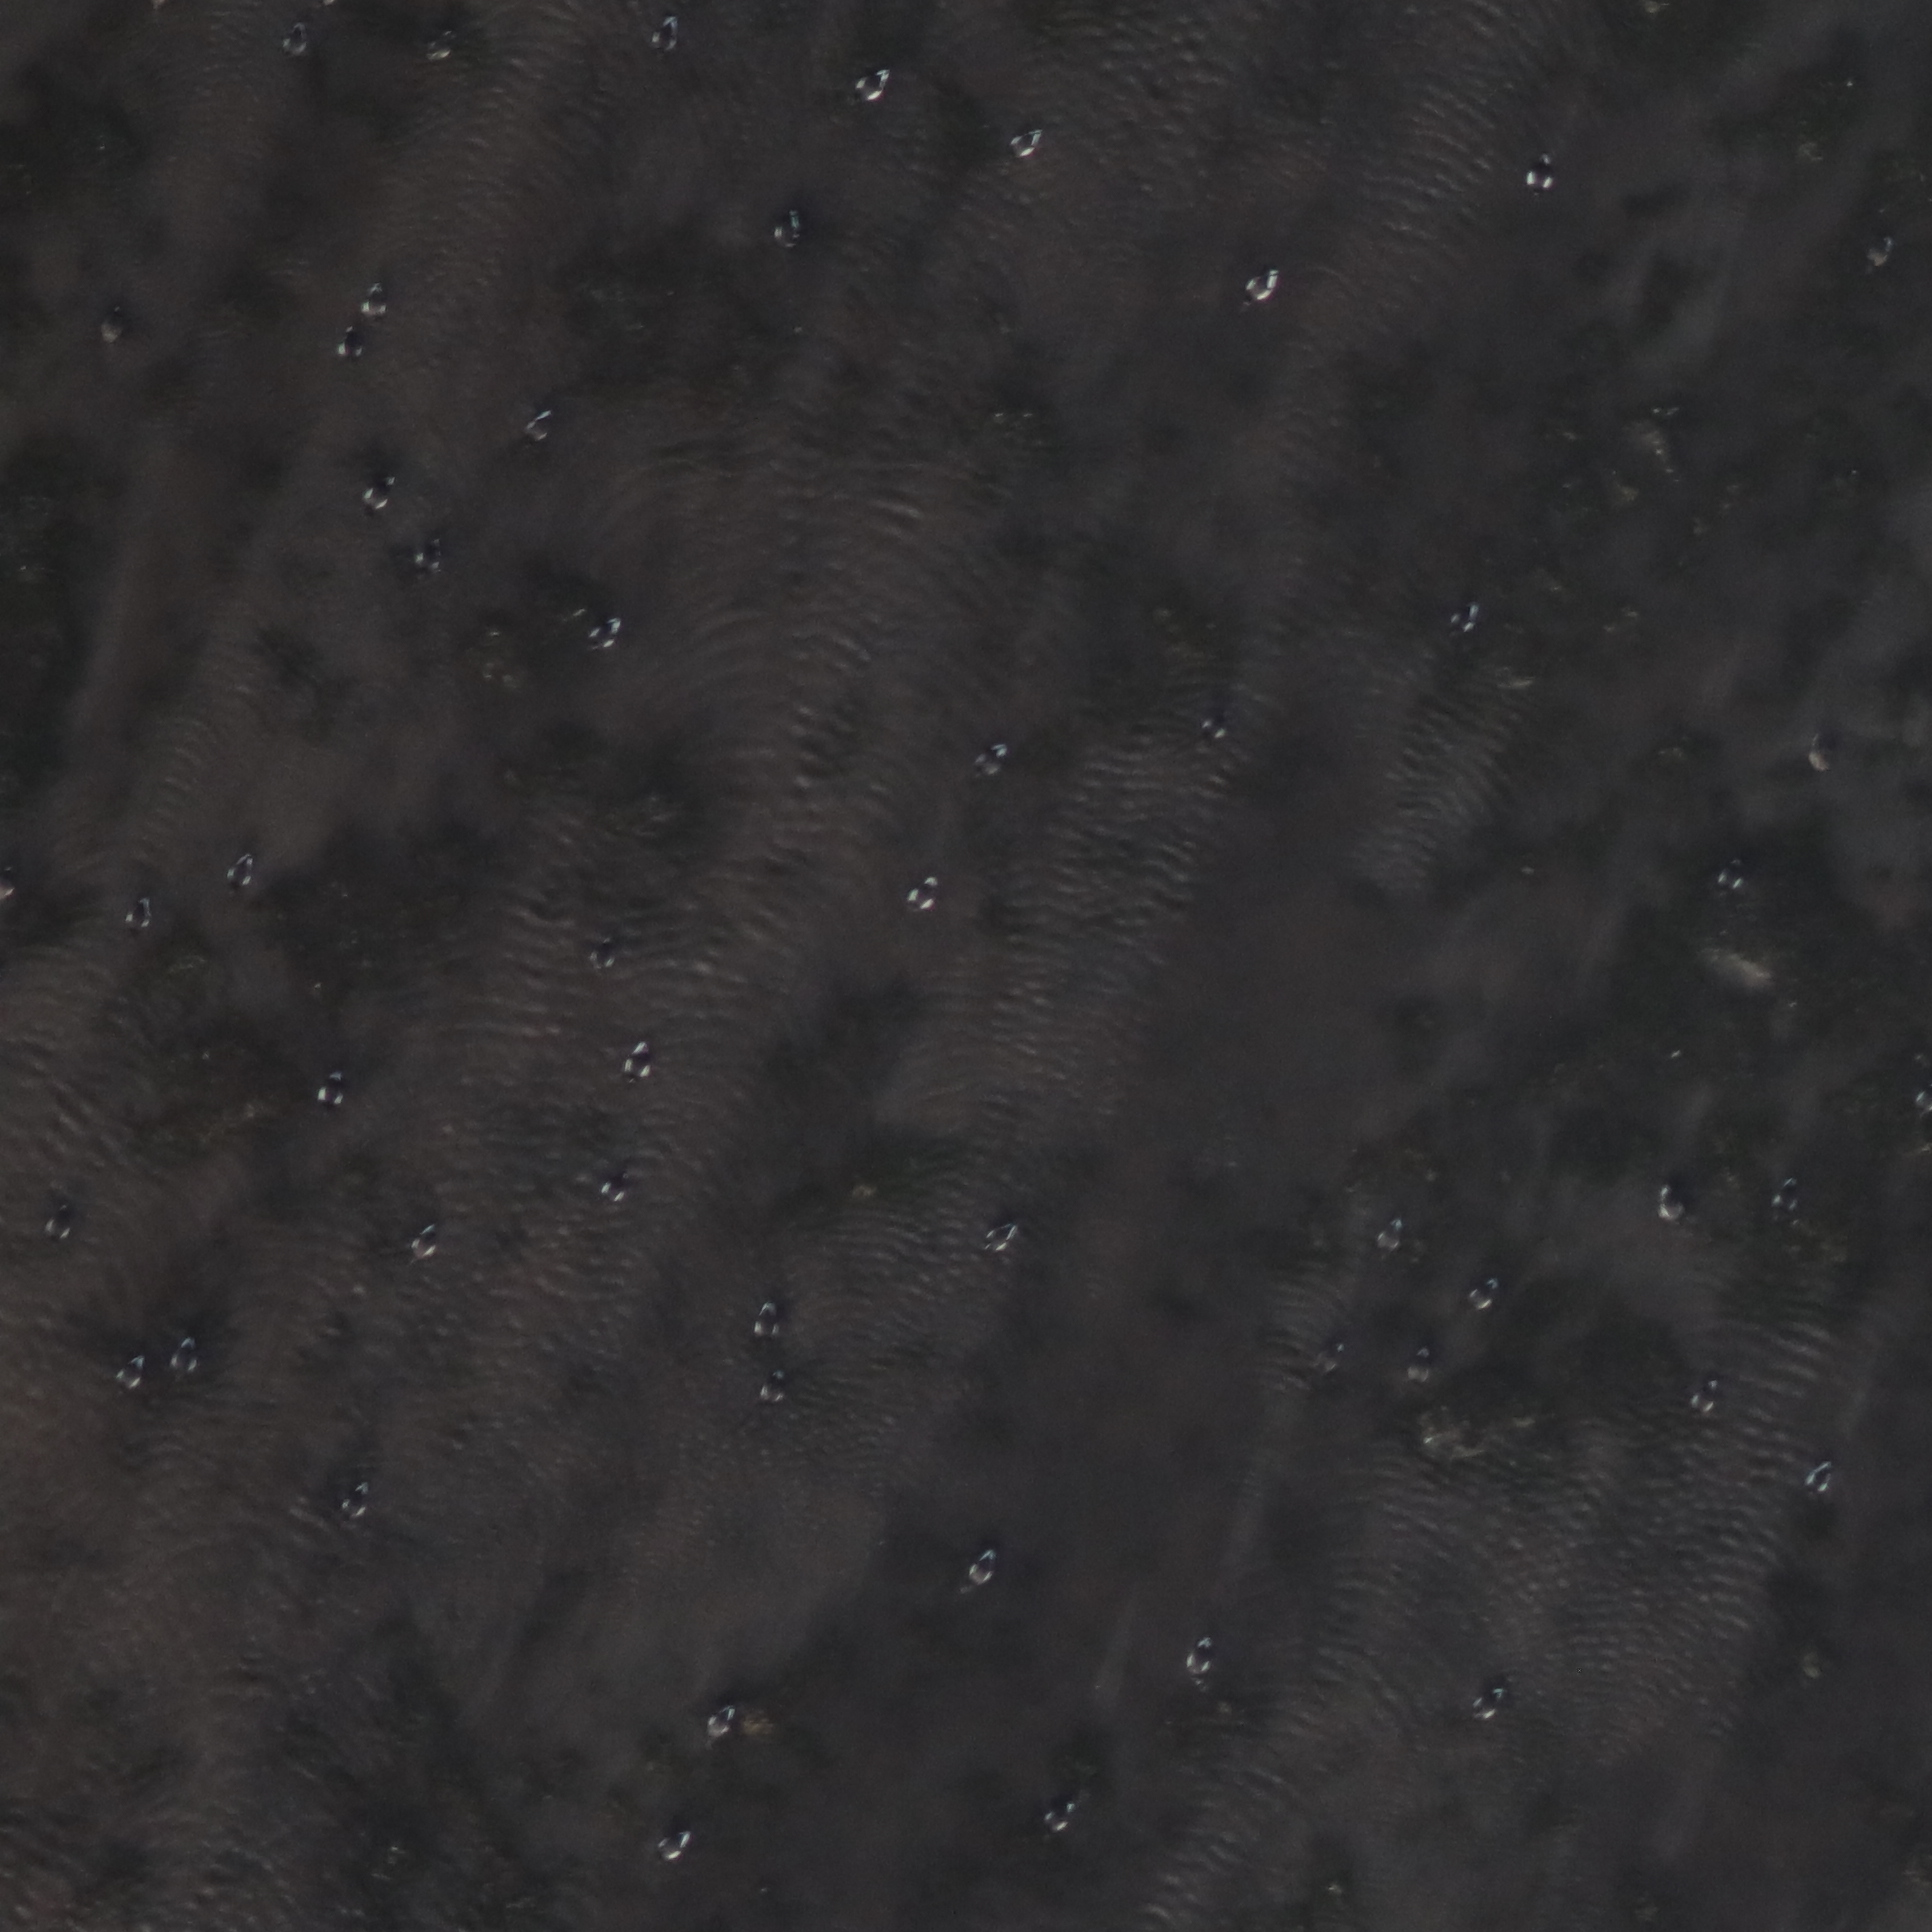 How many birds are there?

51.